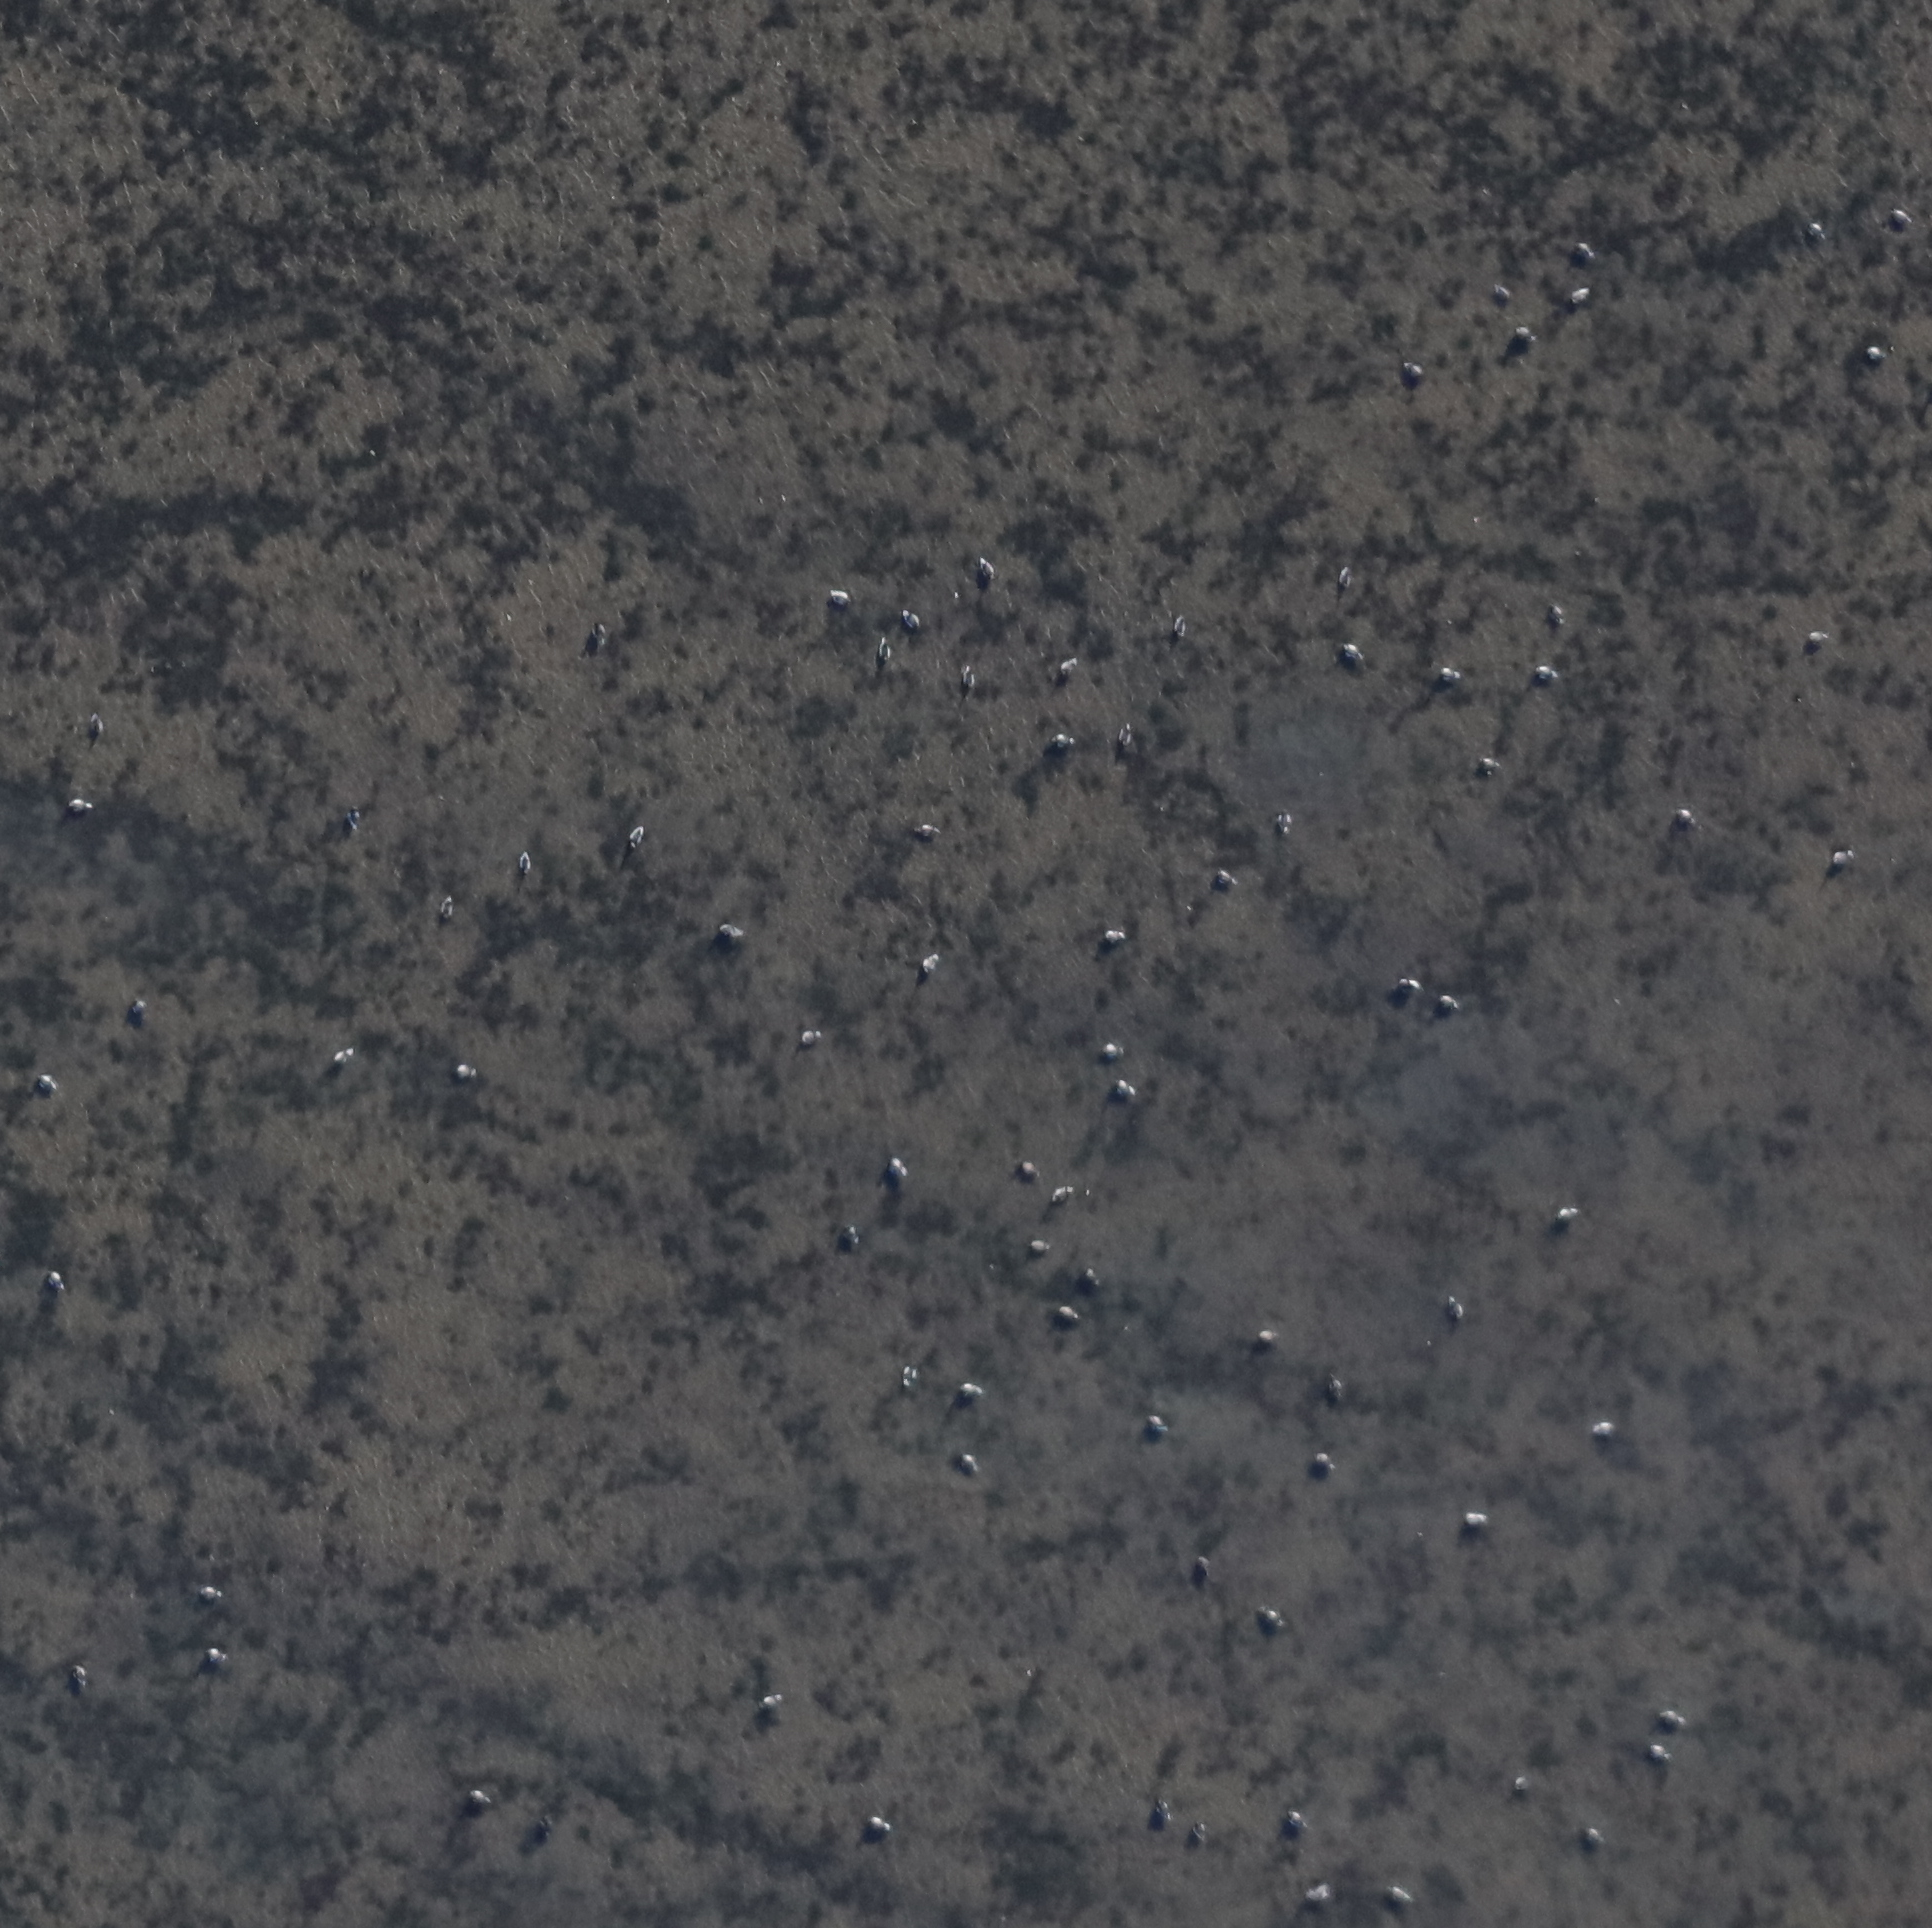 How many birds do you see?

85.